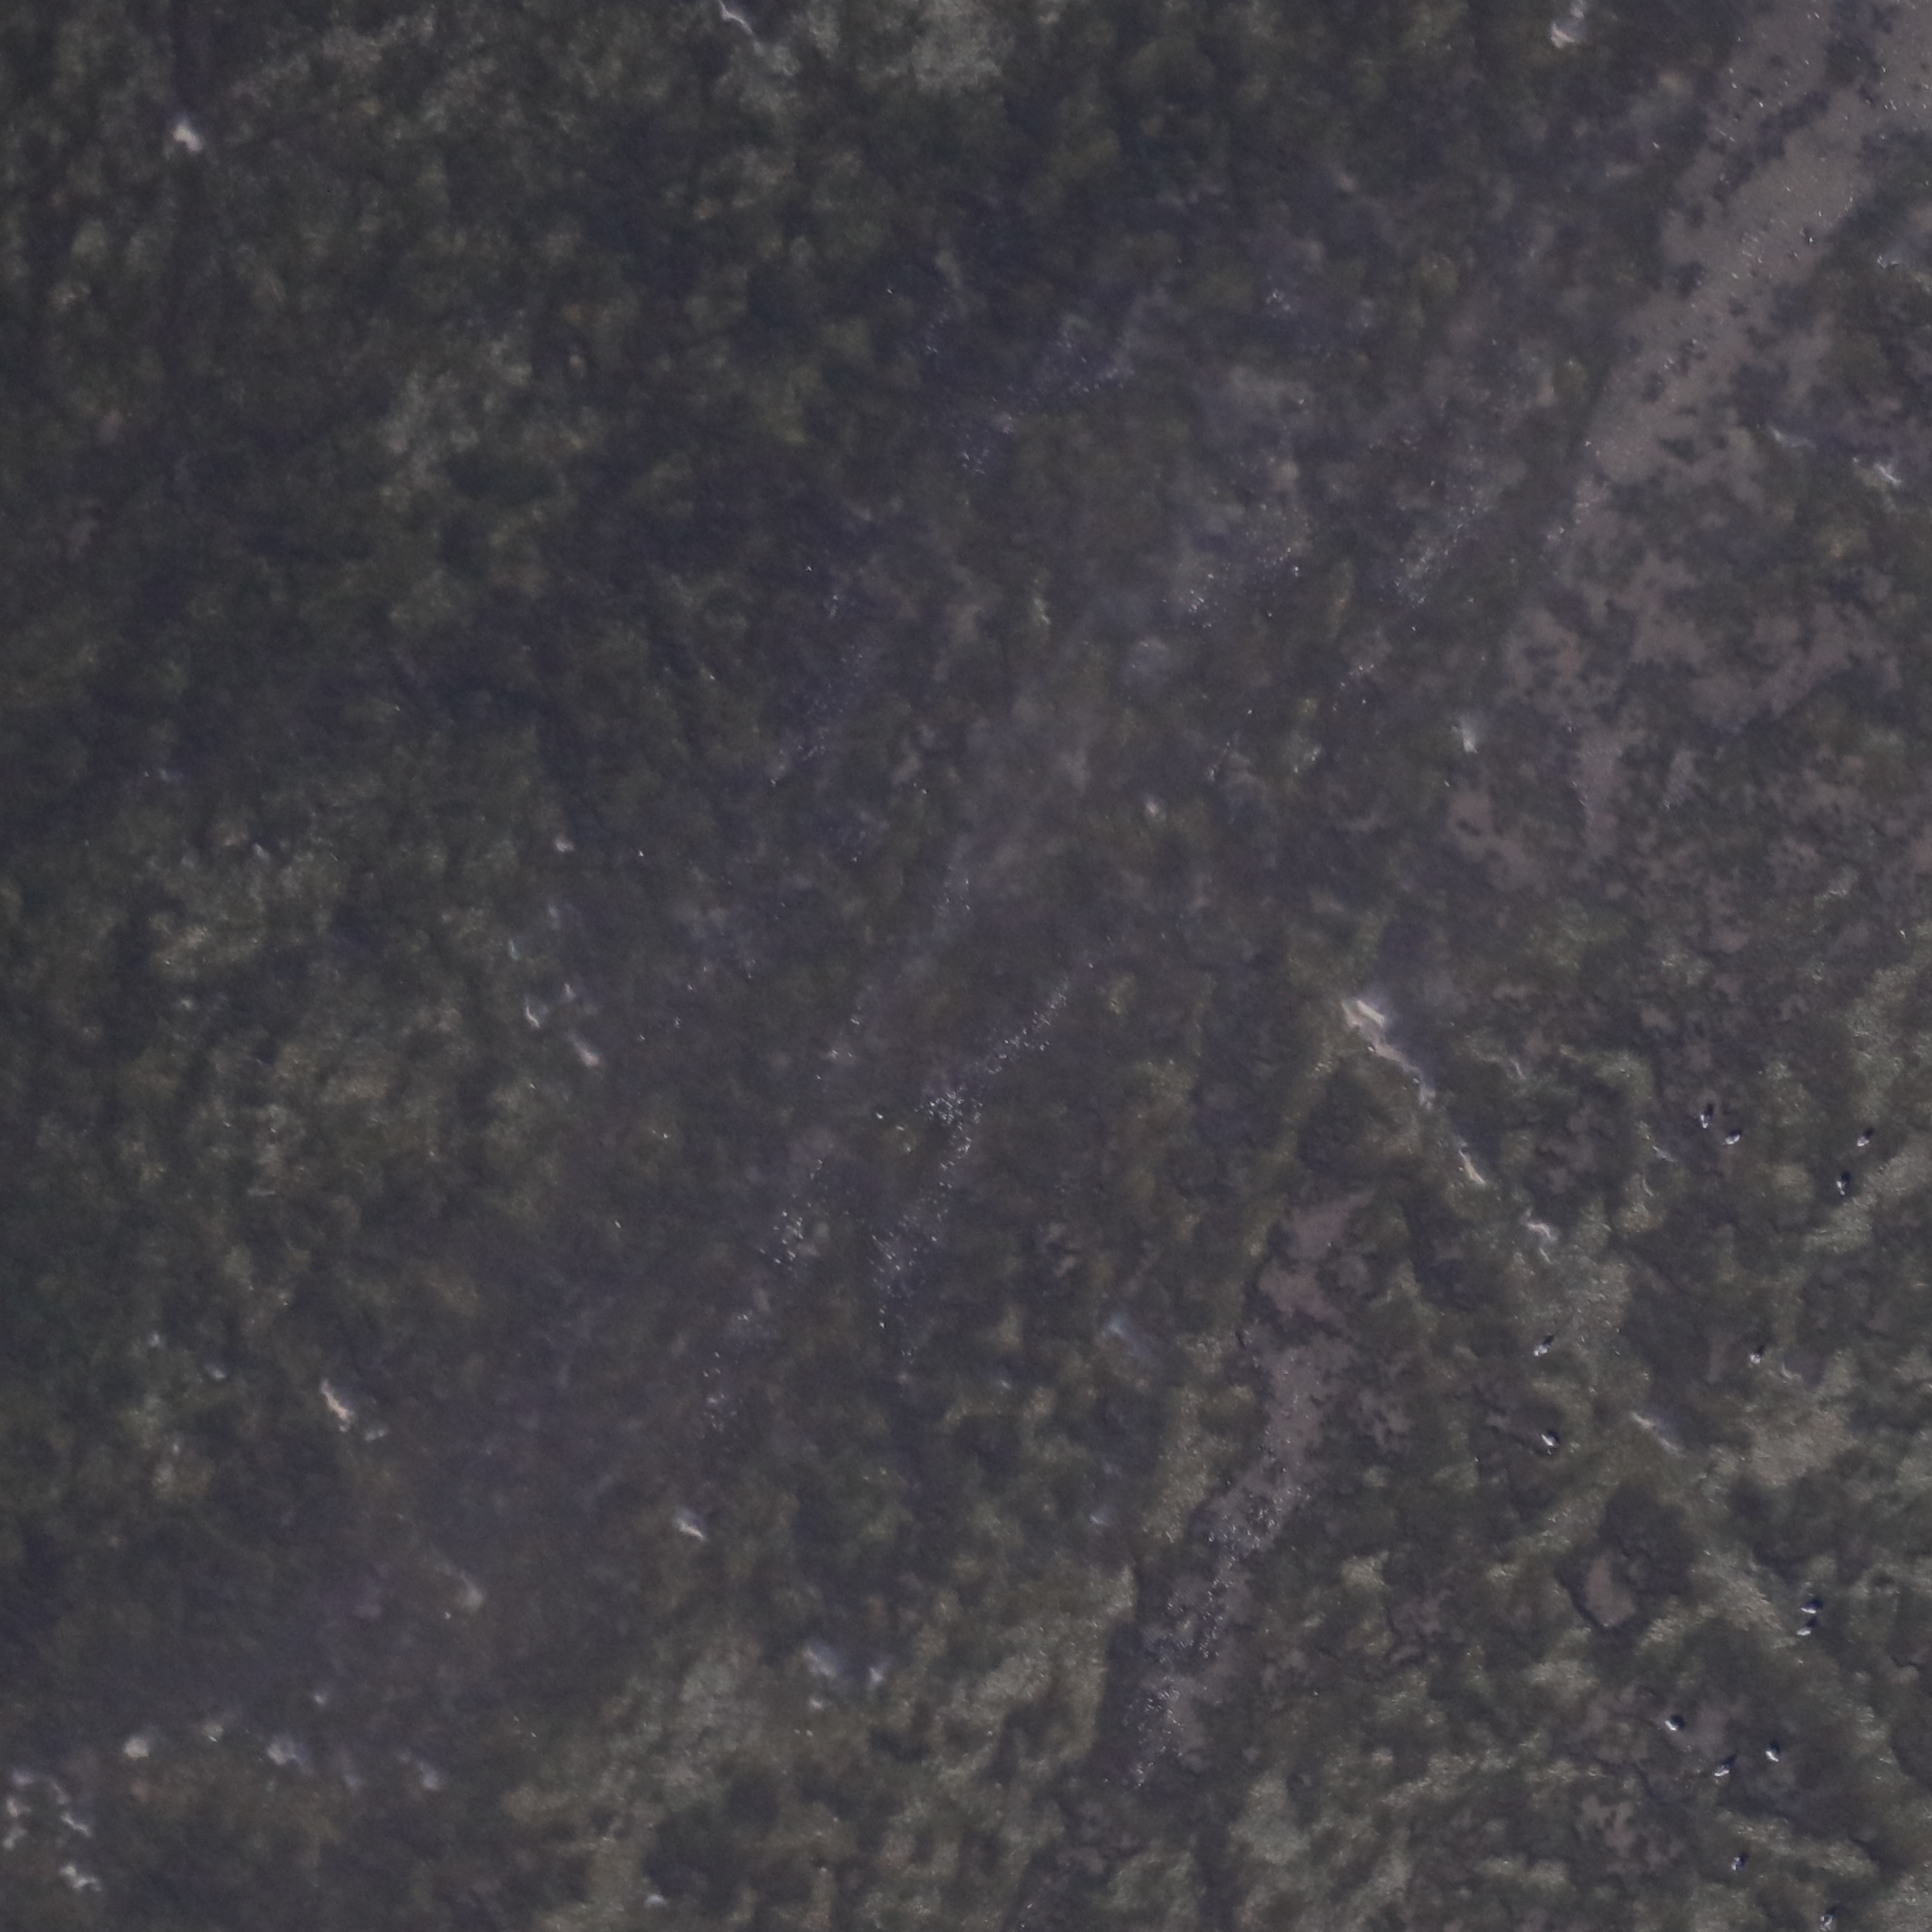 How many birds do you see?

14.